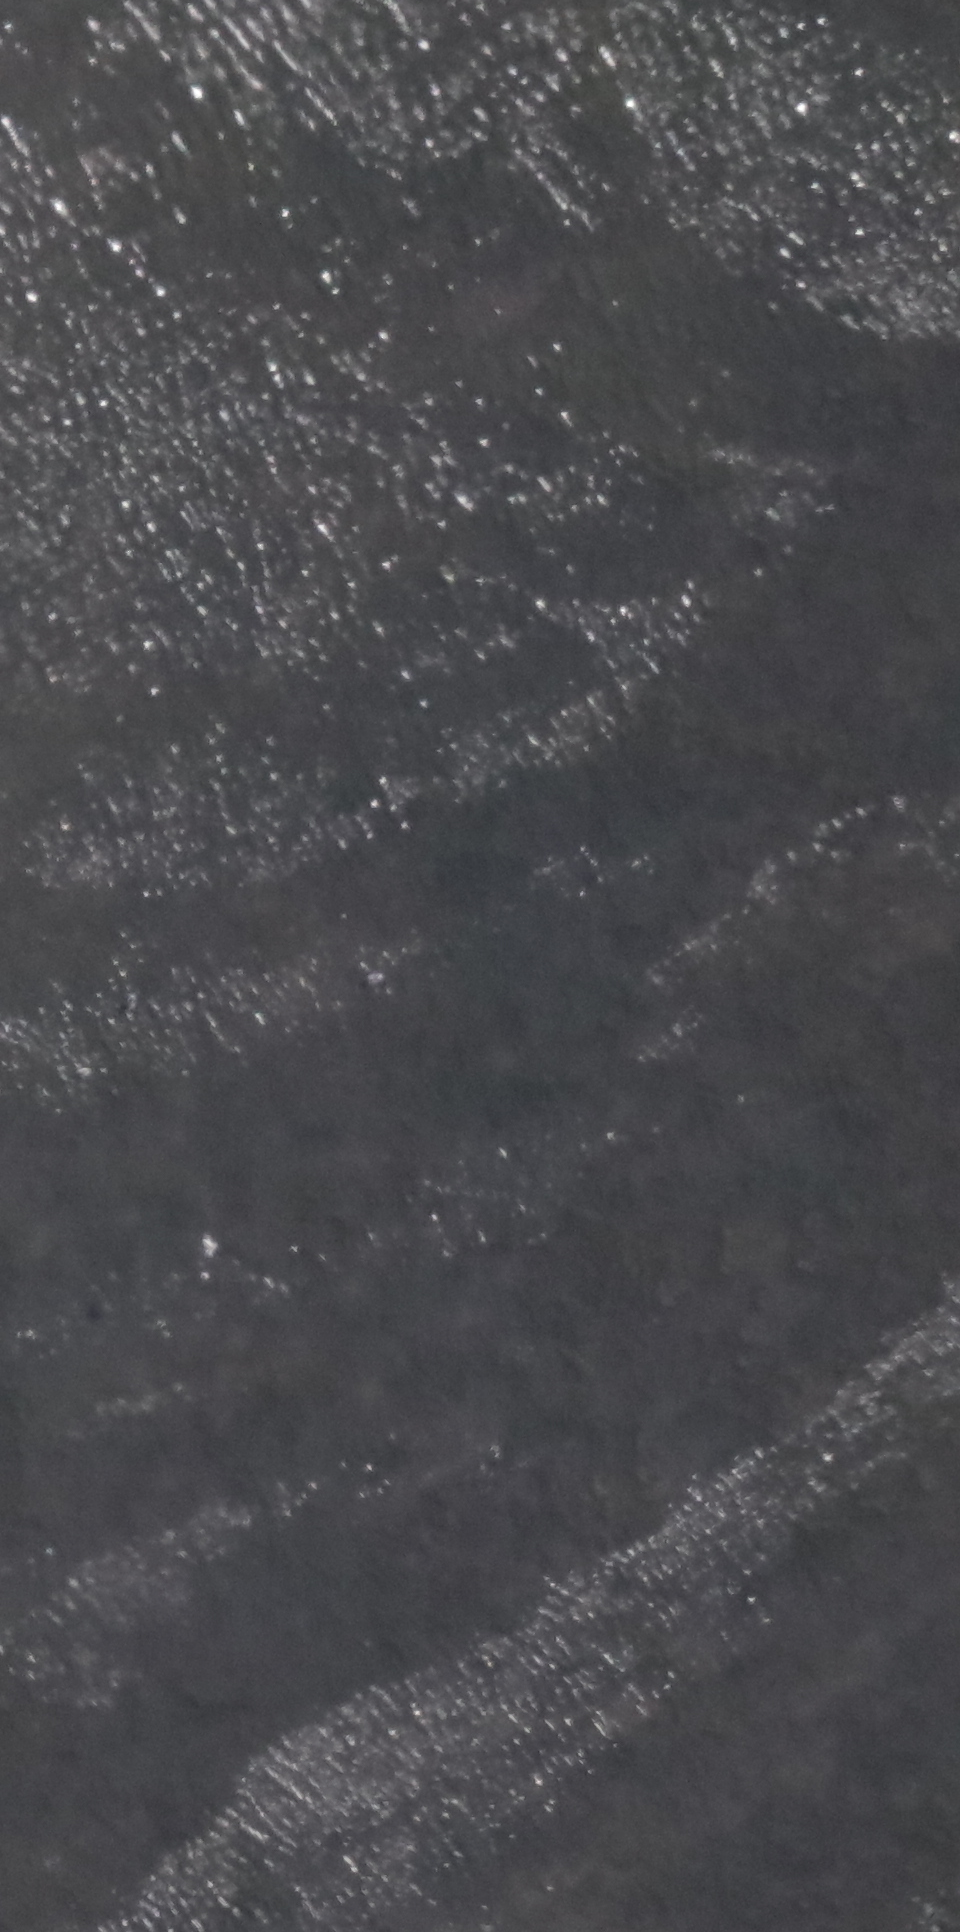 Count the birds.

2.